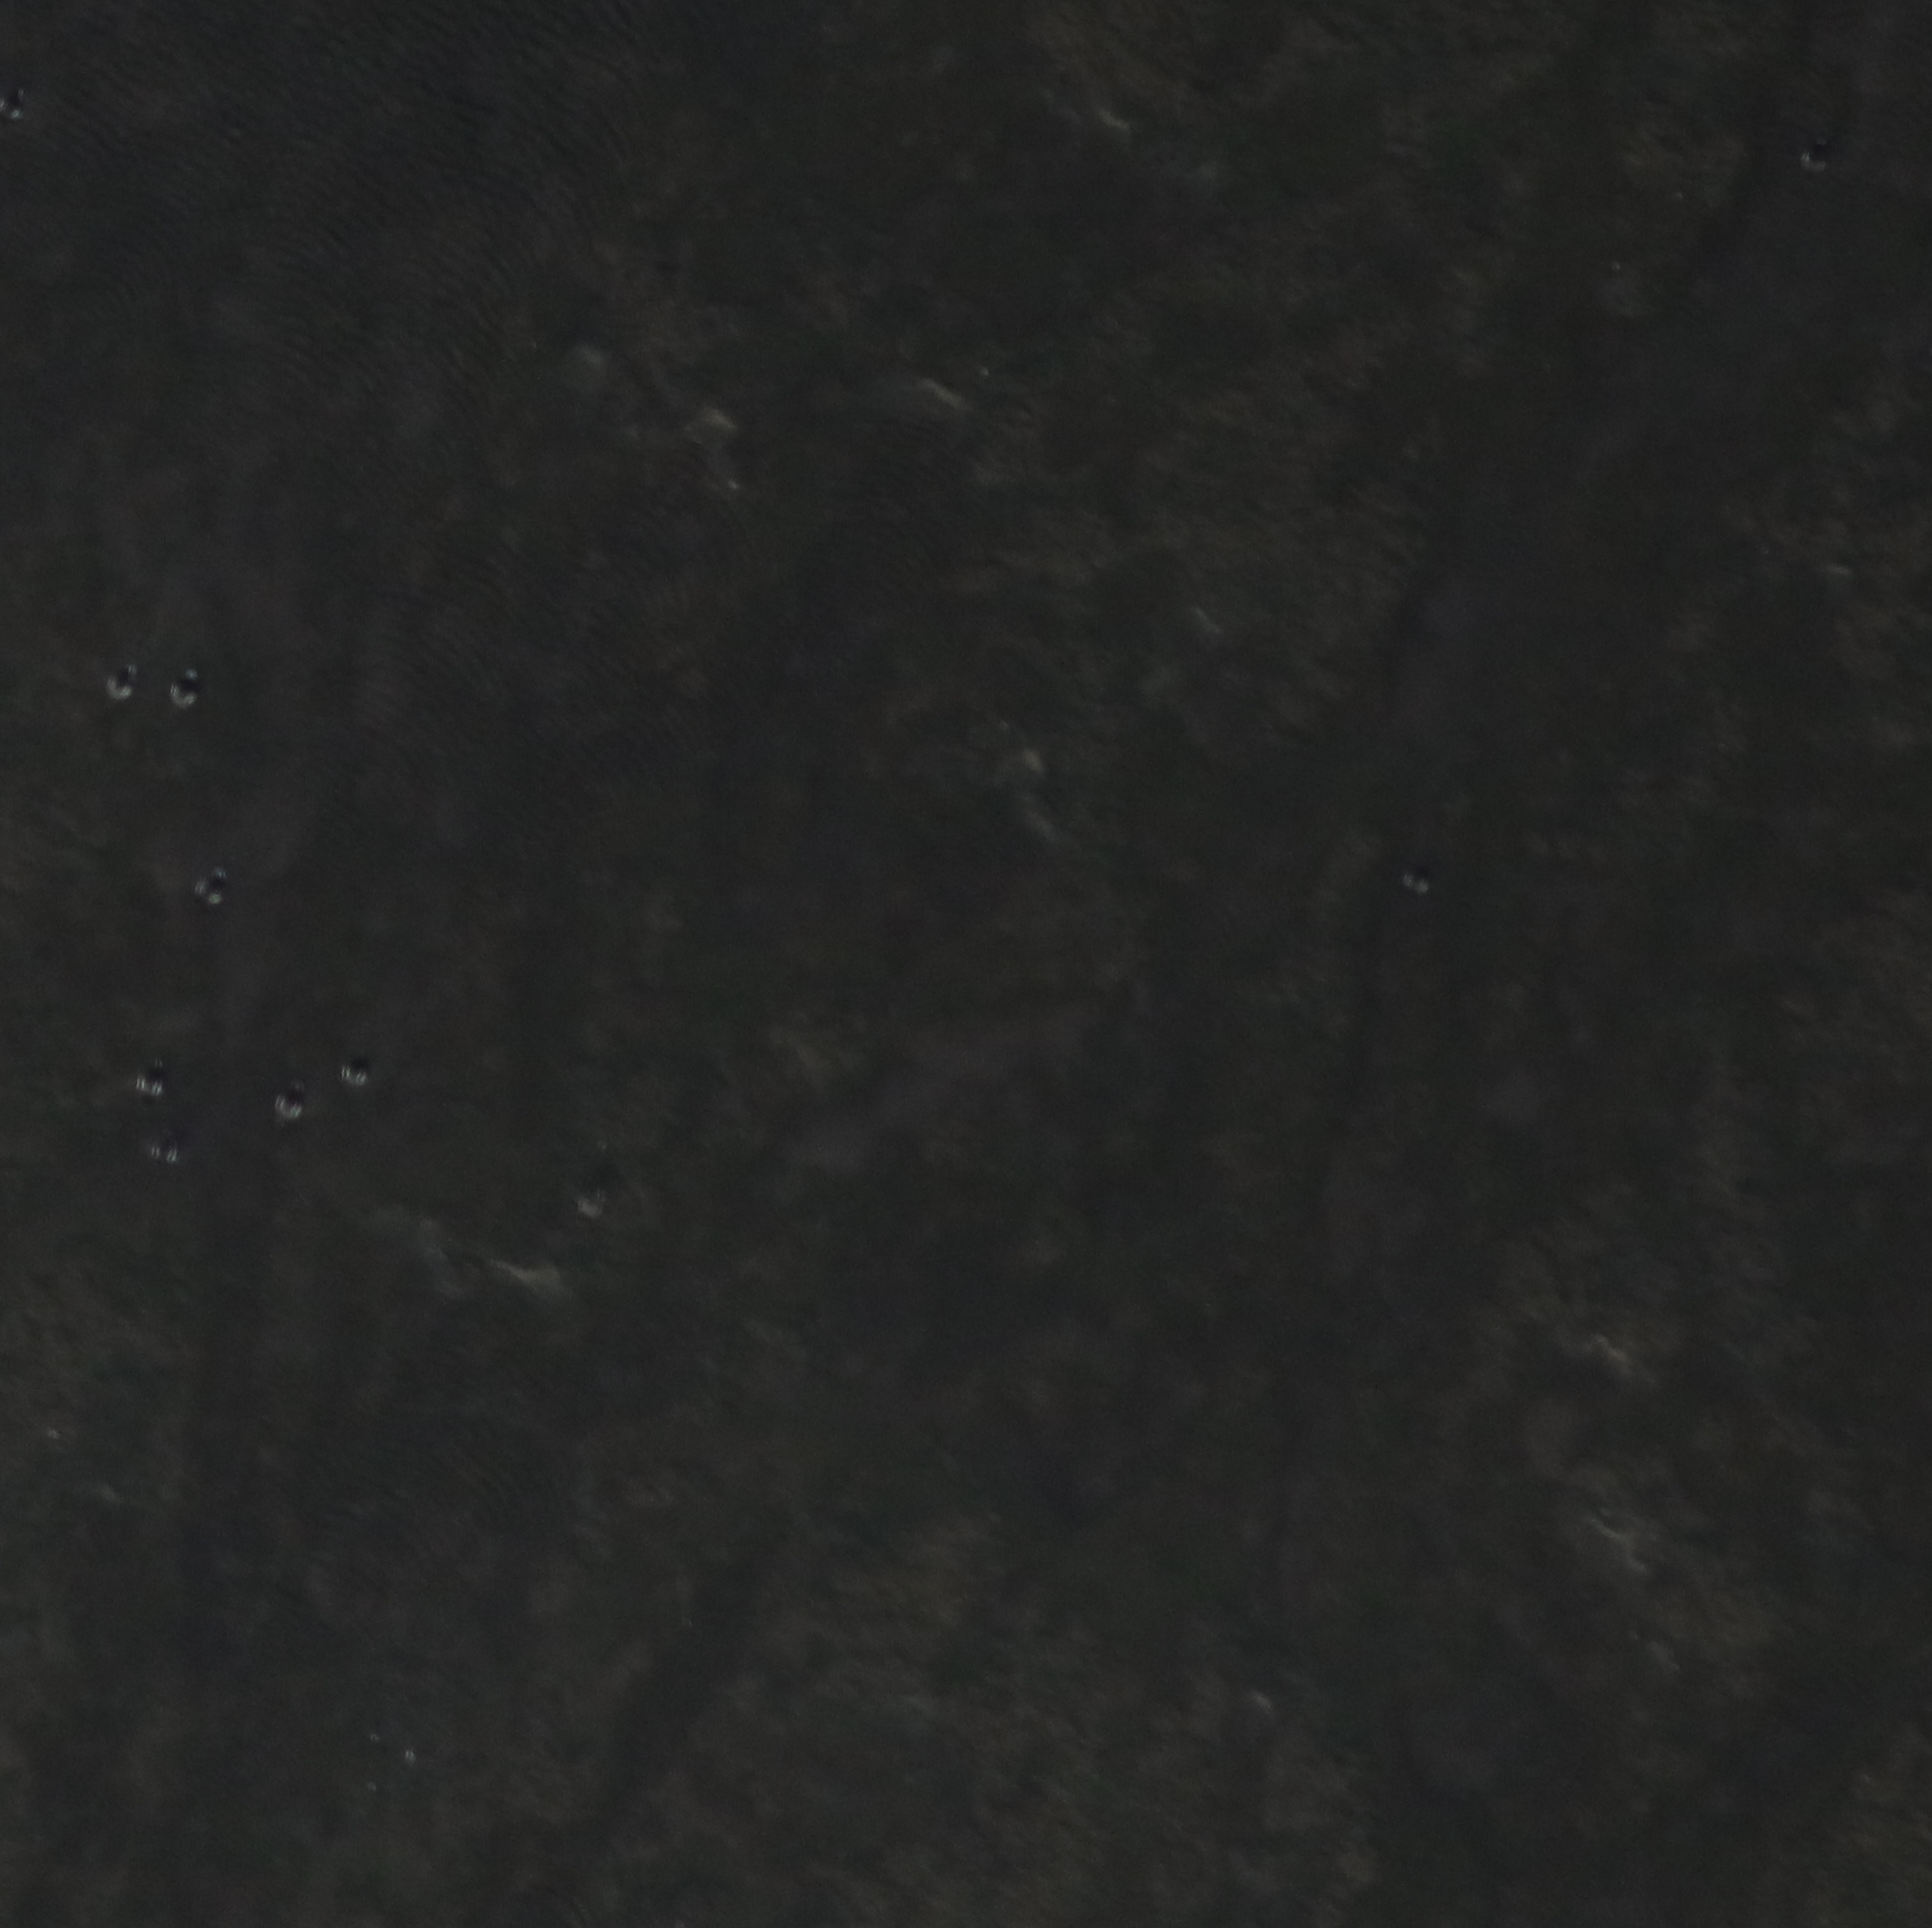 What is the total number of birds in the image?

10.